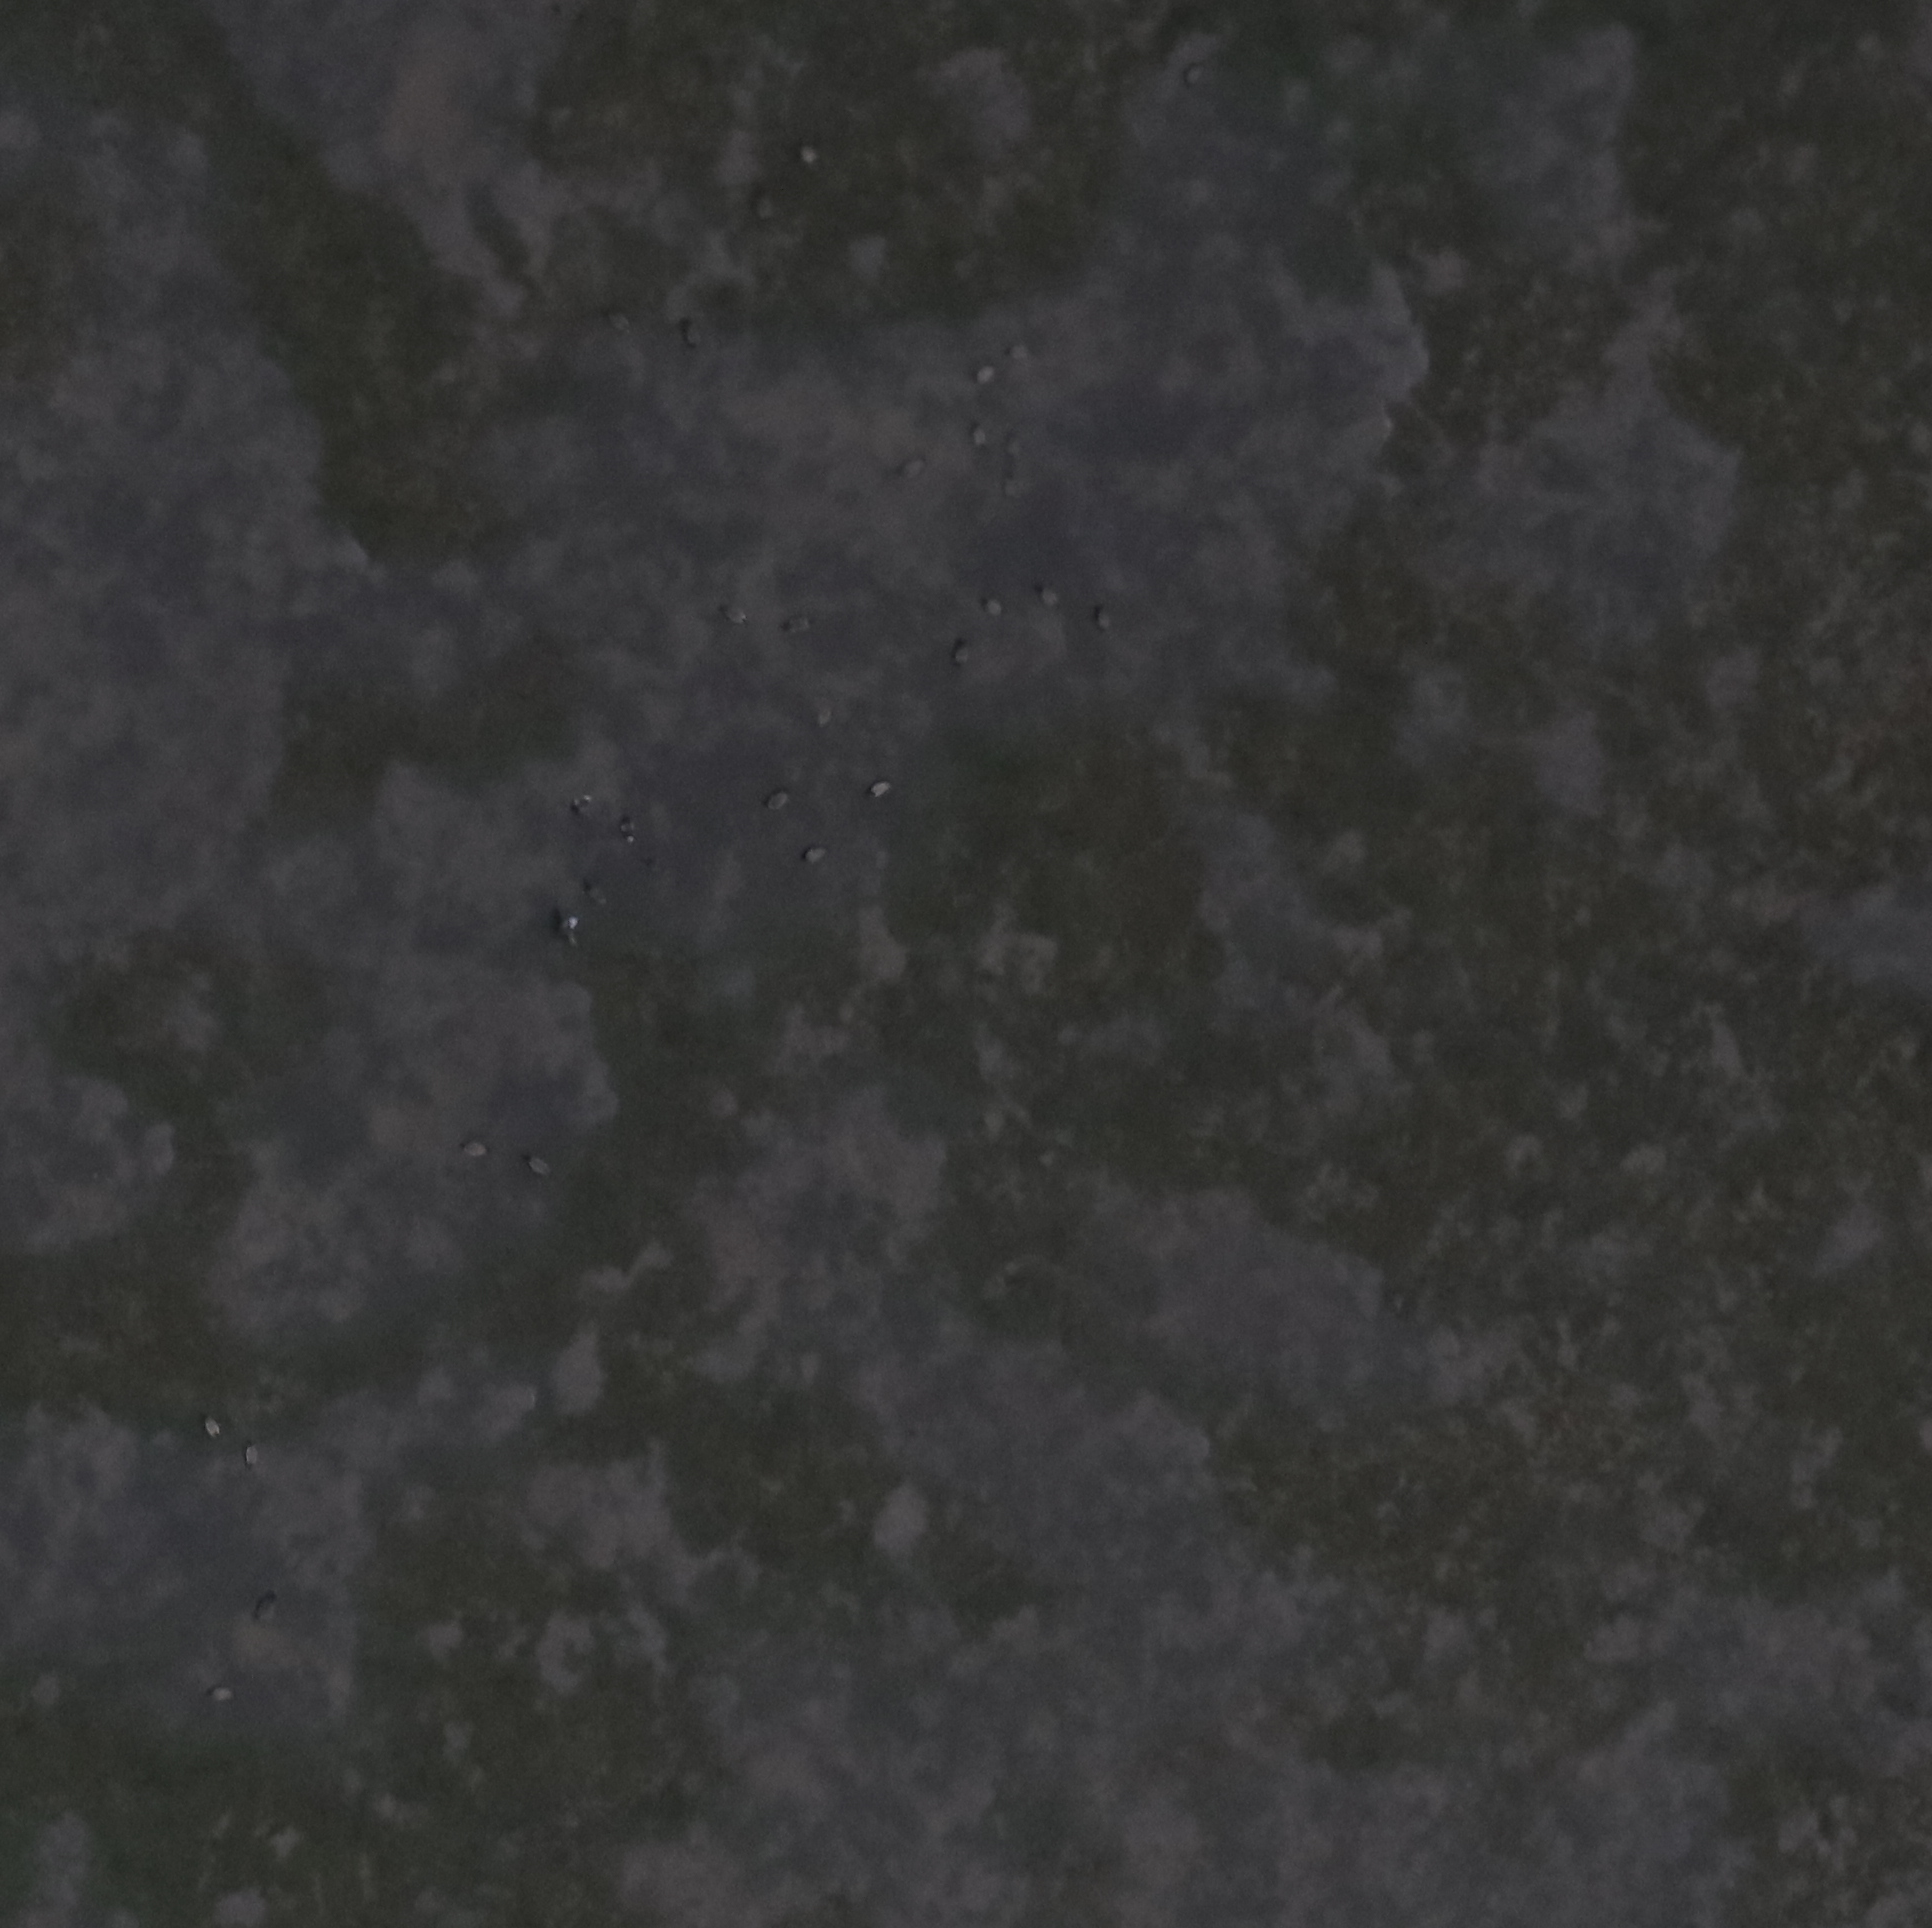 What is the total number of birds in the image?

31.